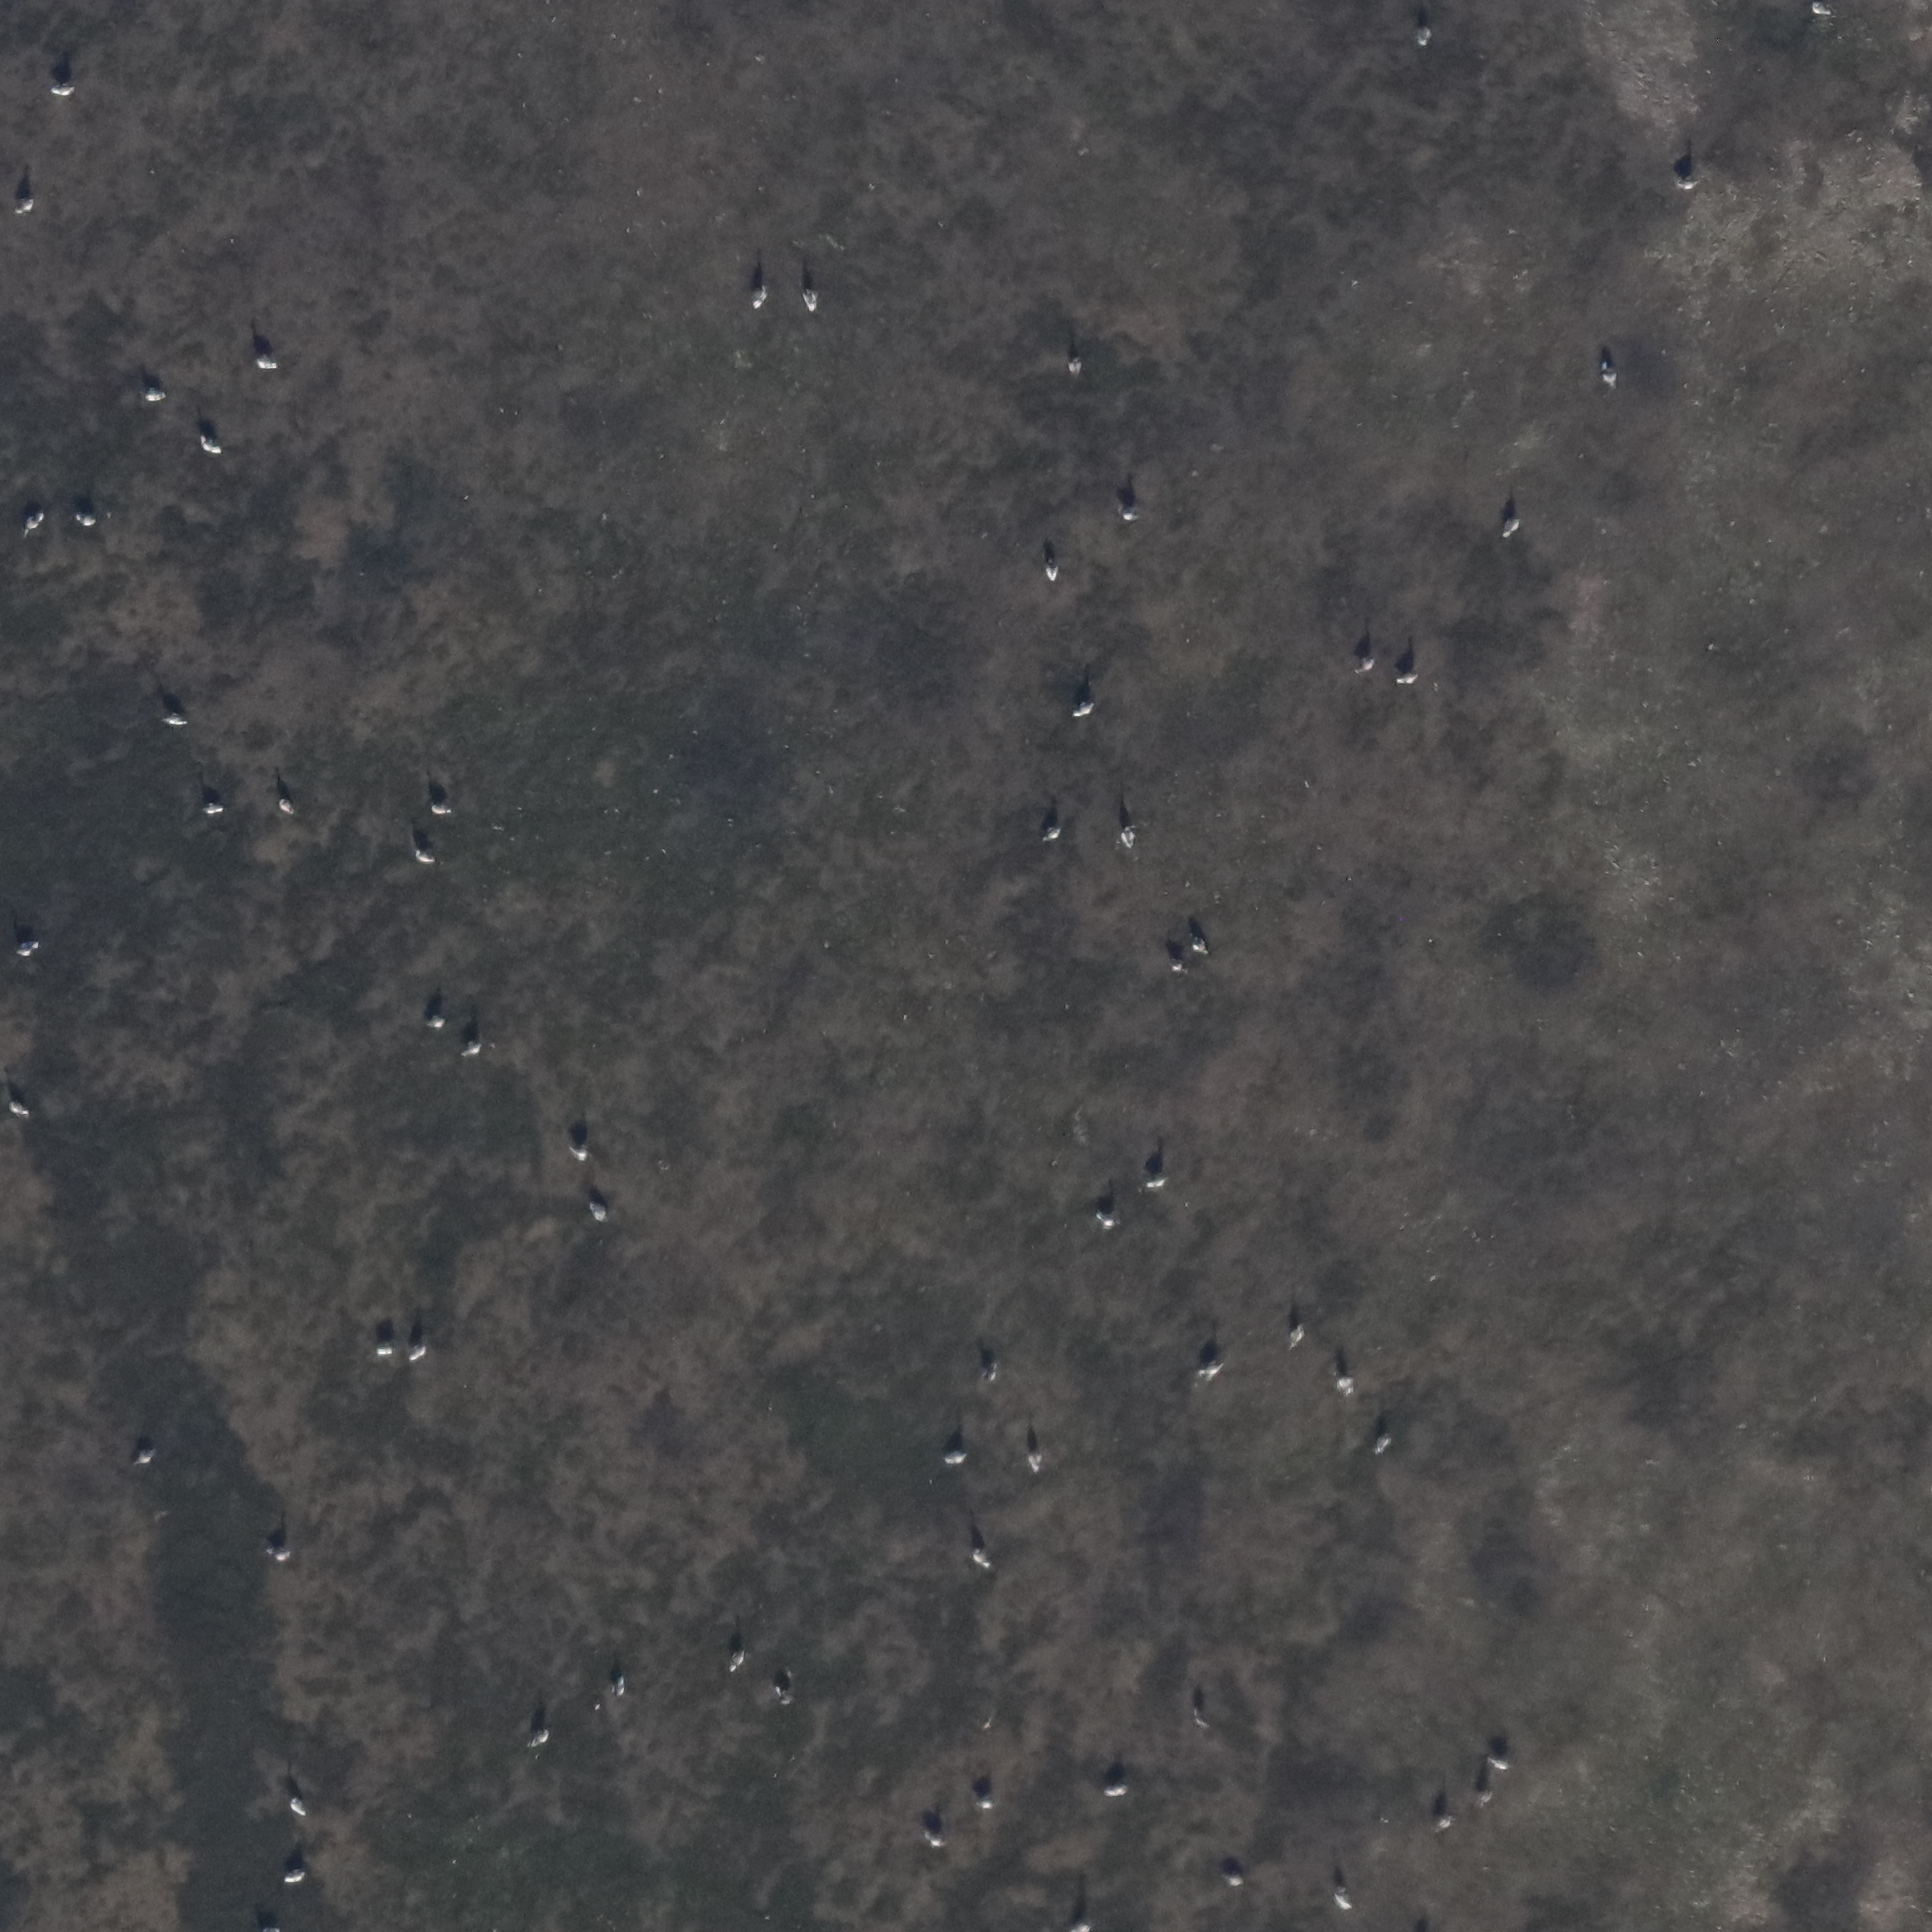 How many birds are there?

65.